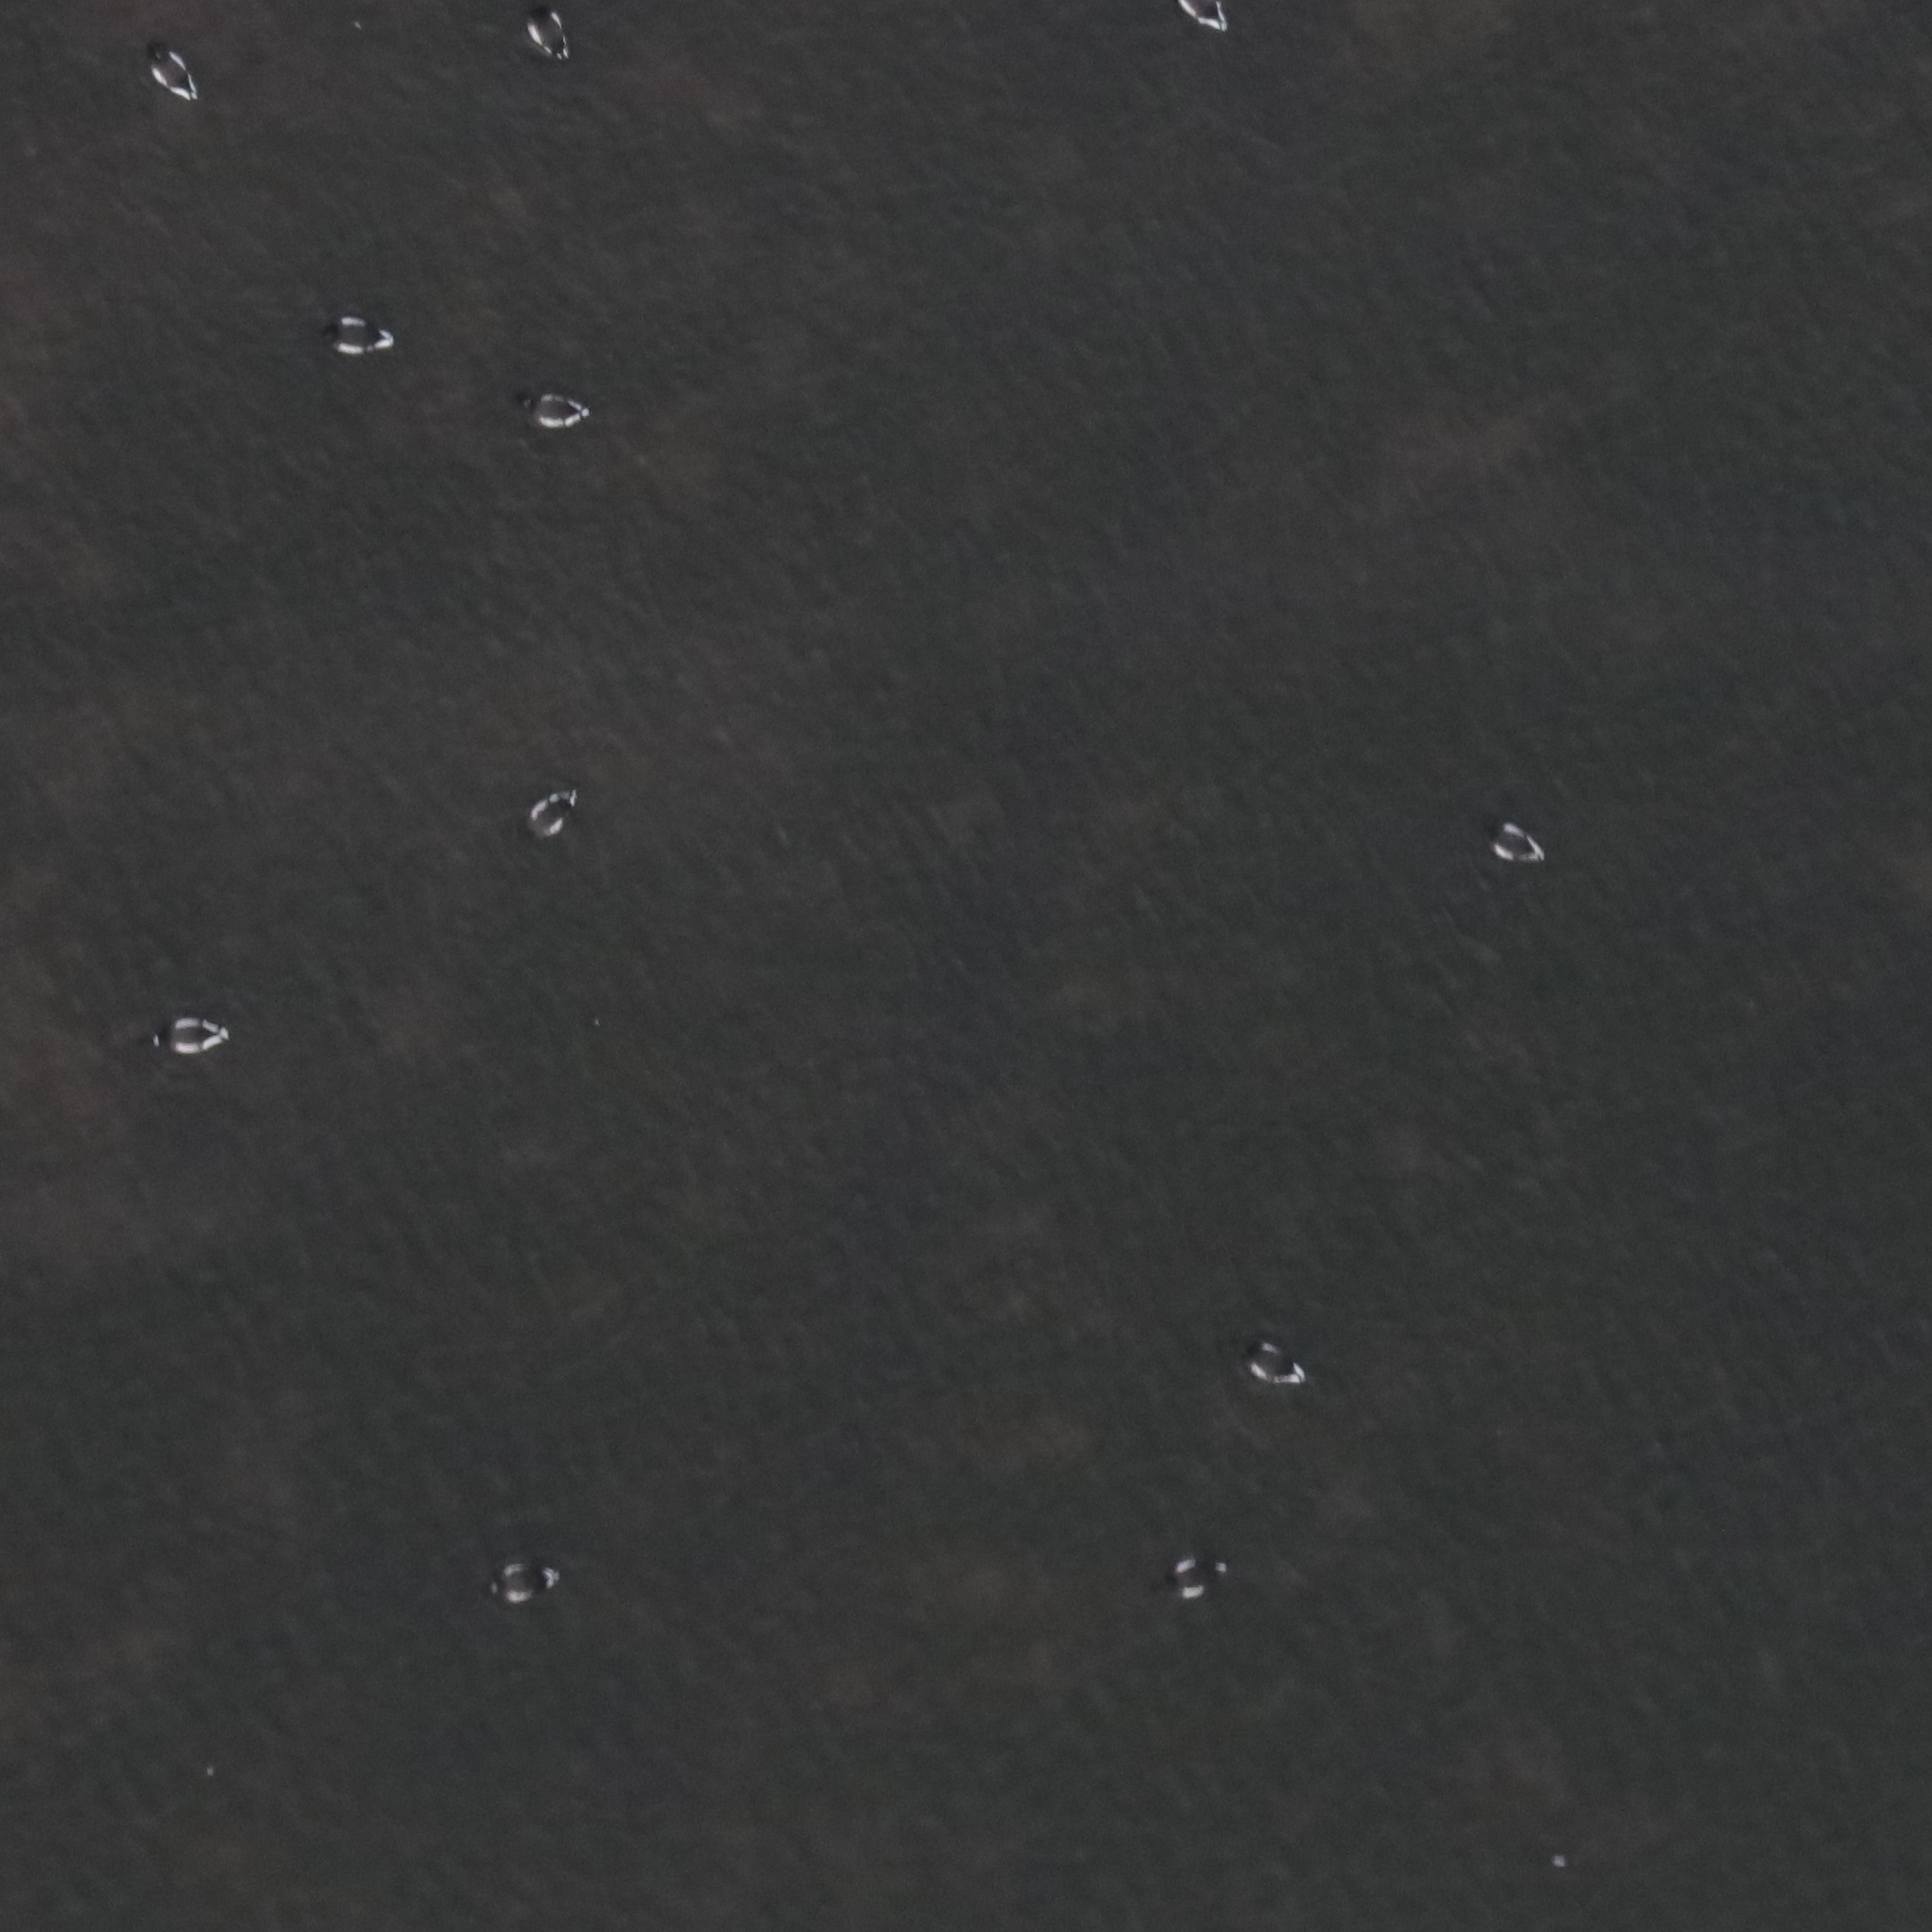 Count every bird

11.